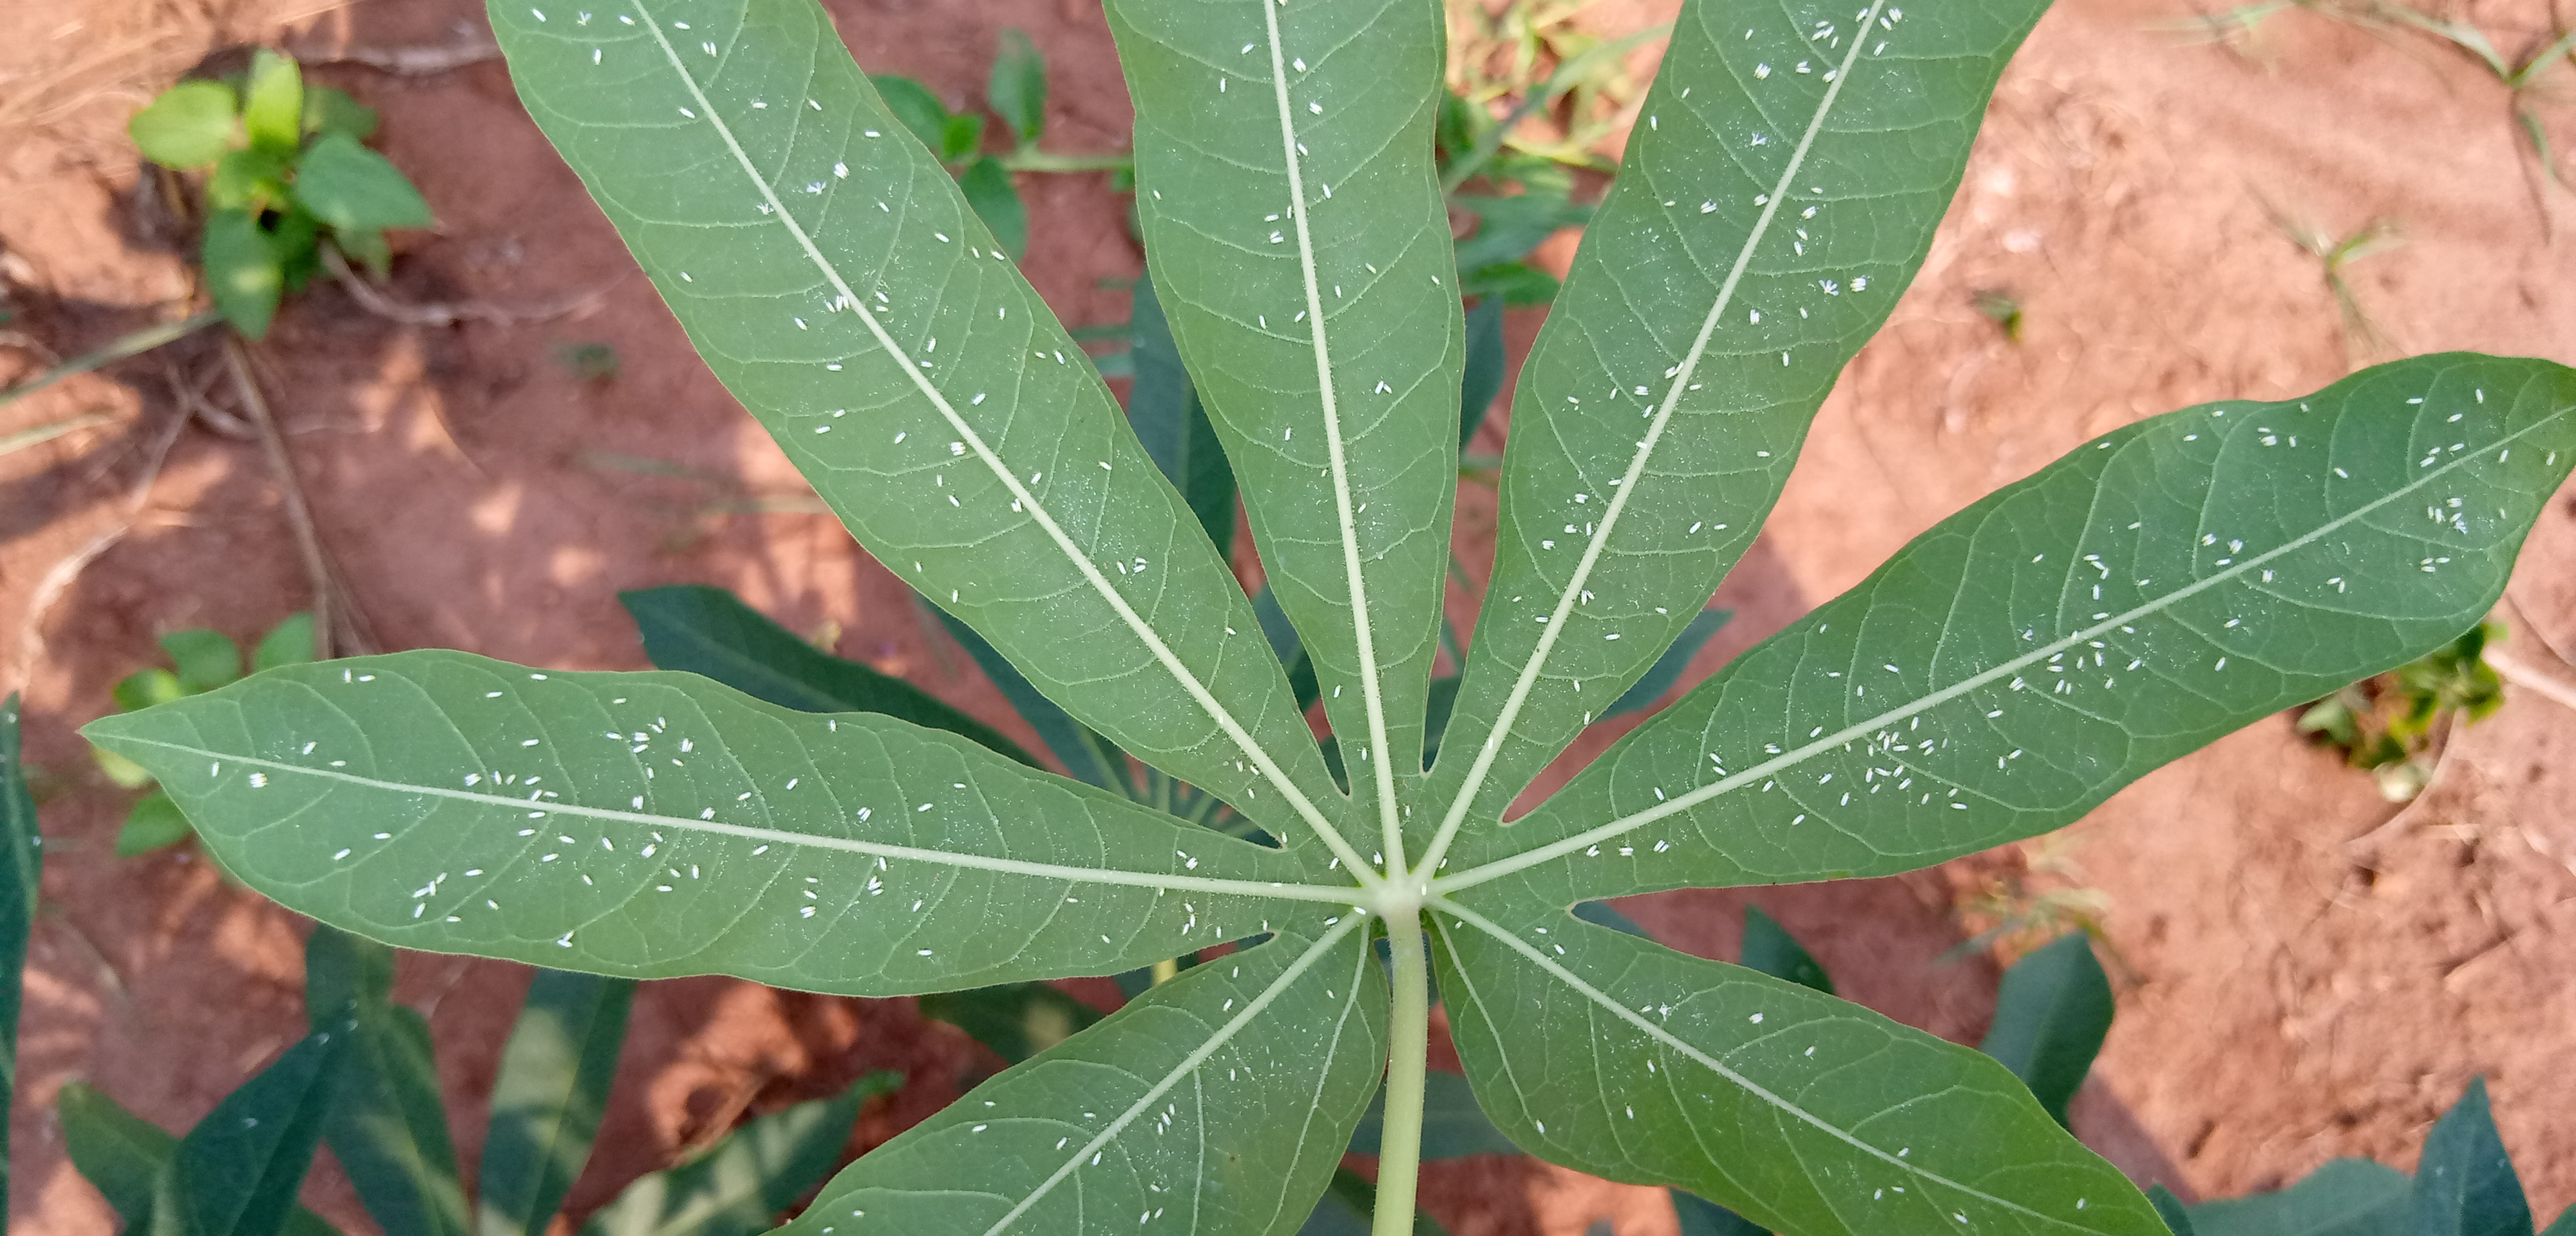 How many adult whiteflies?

333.